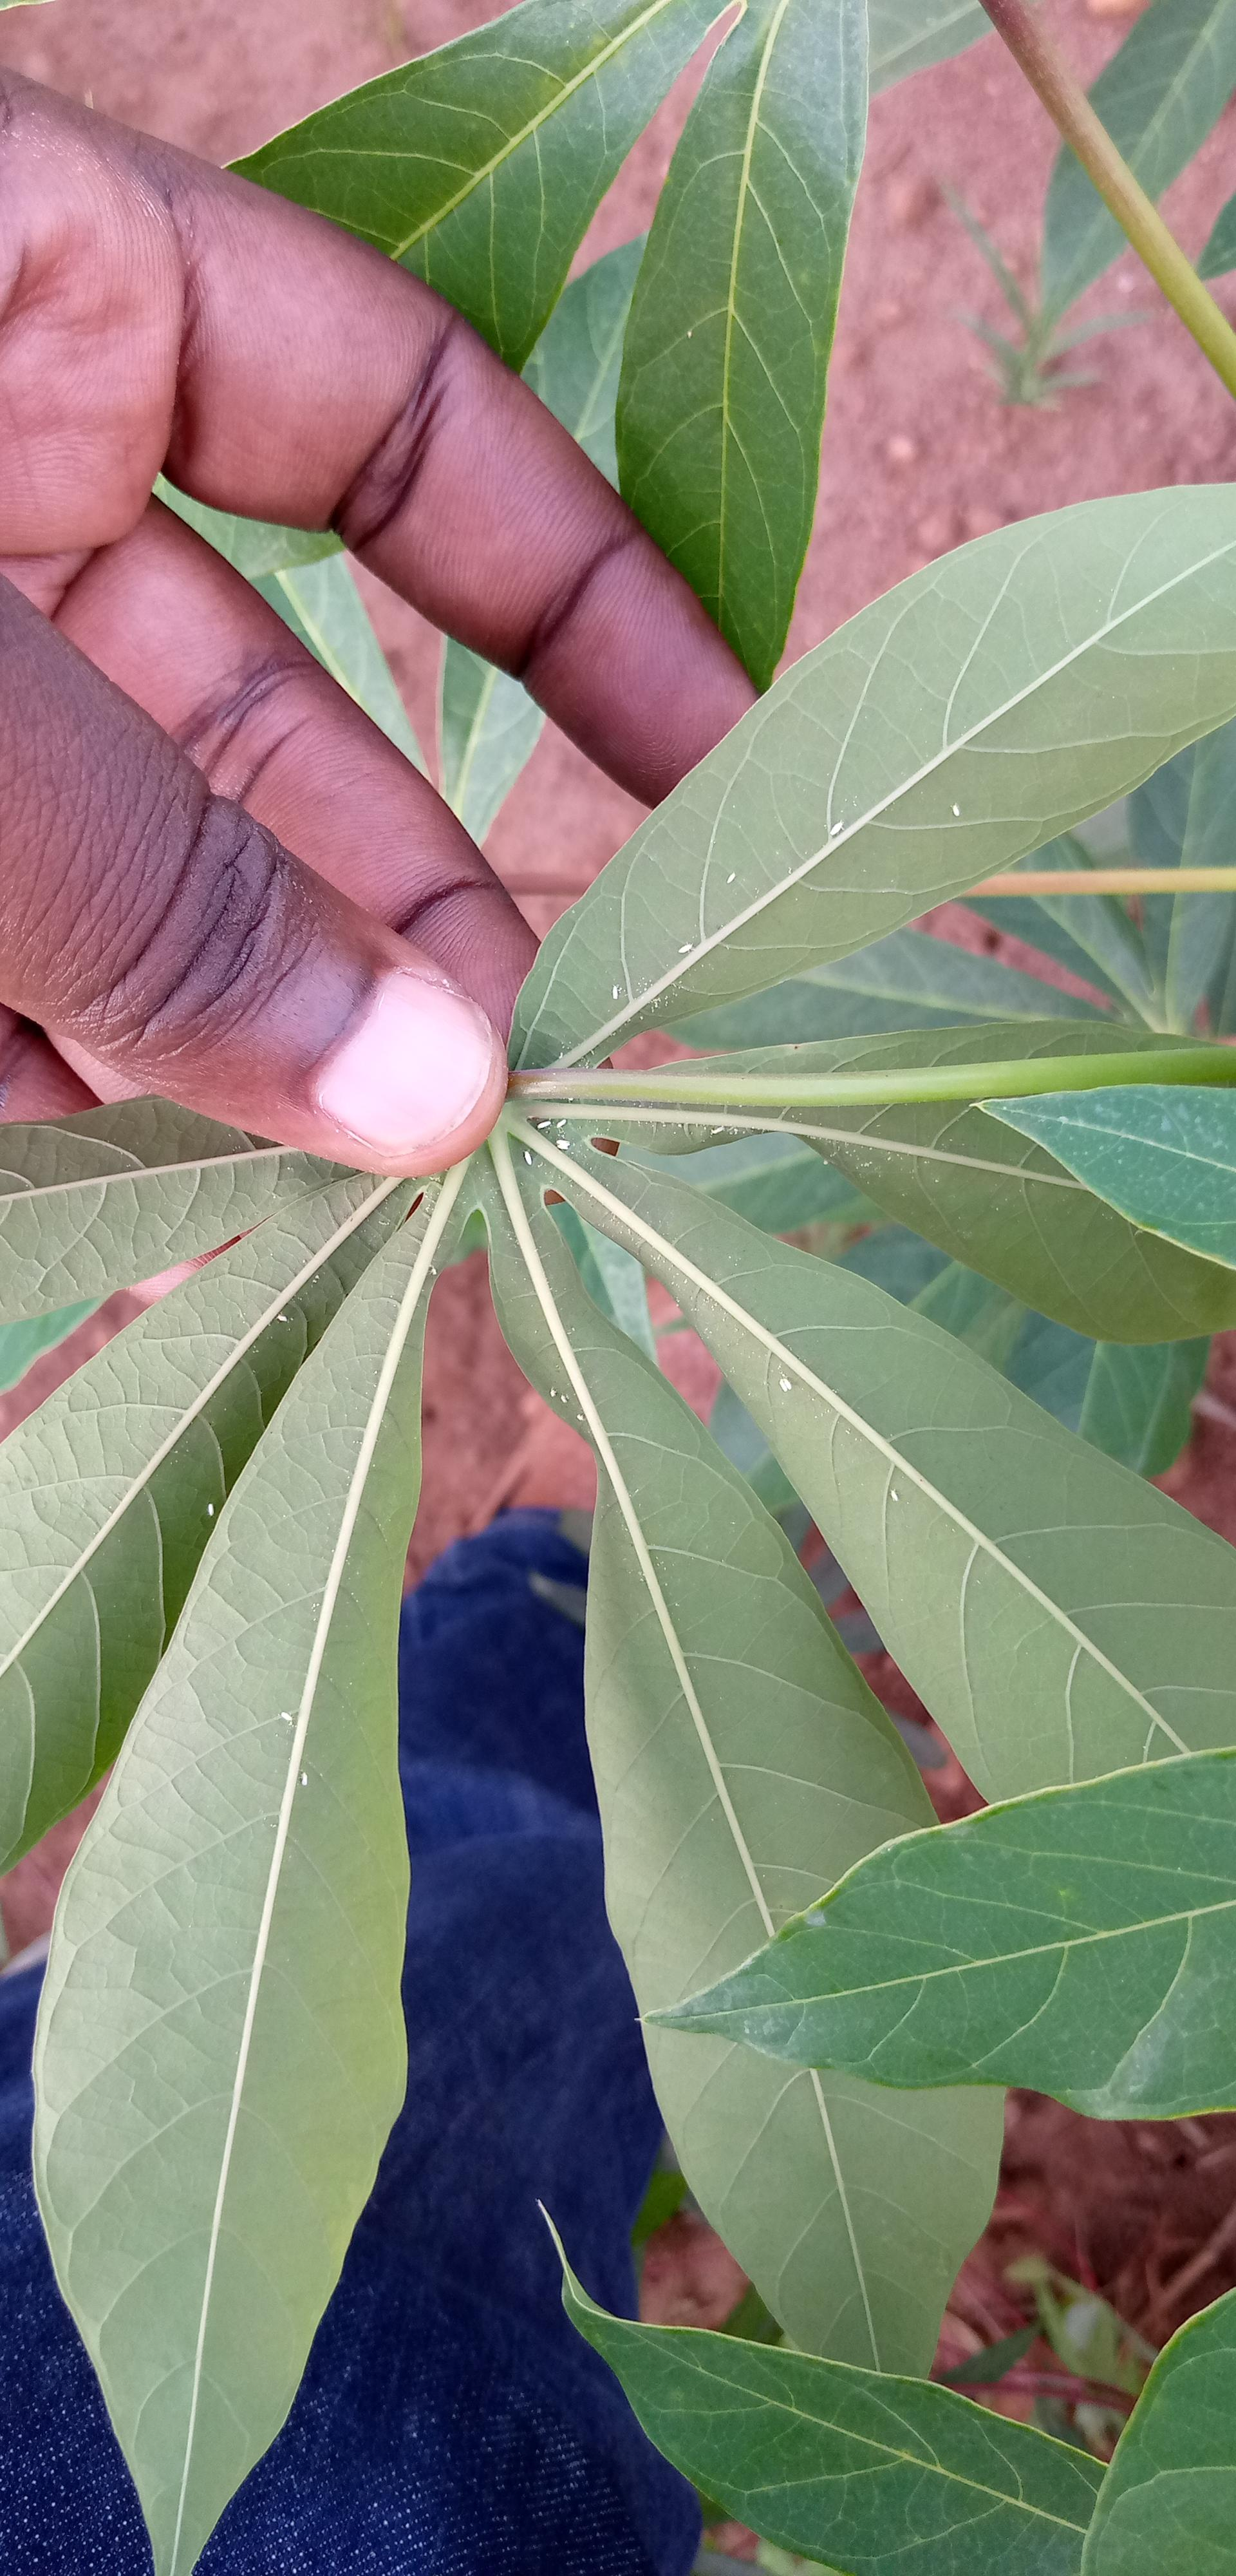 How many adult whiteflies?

22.